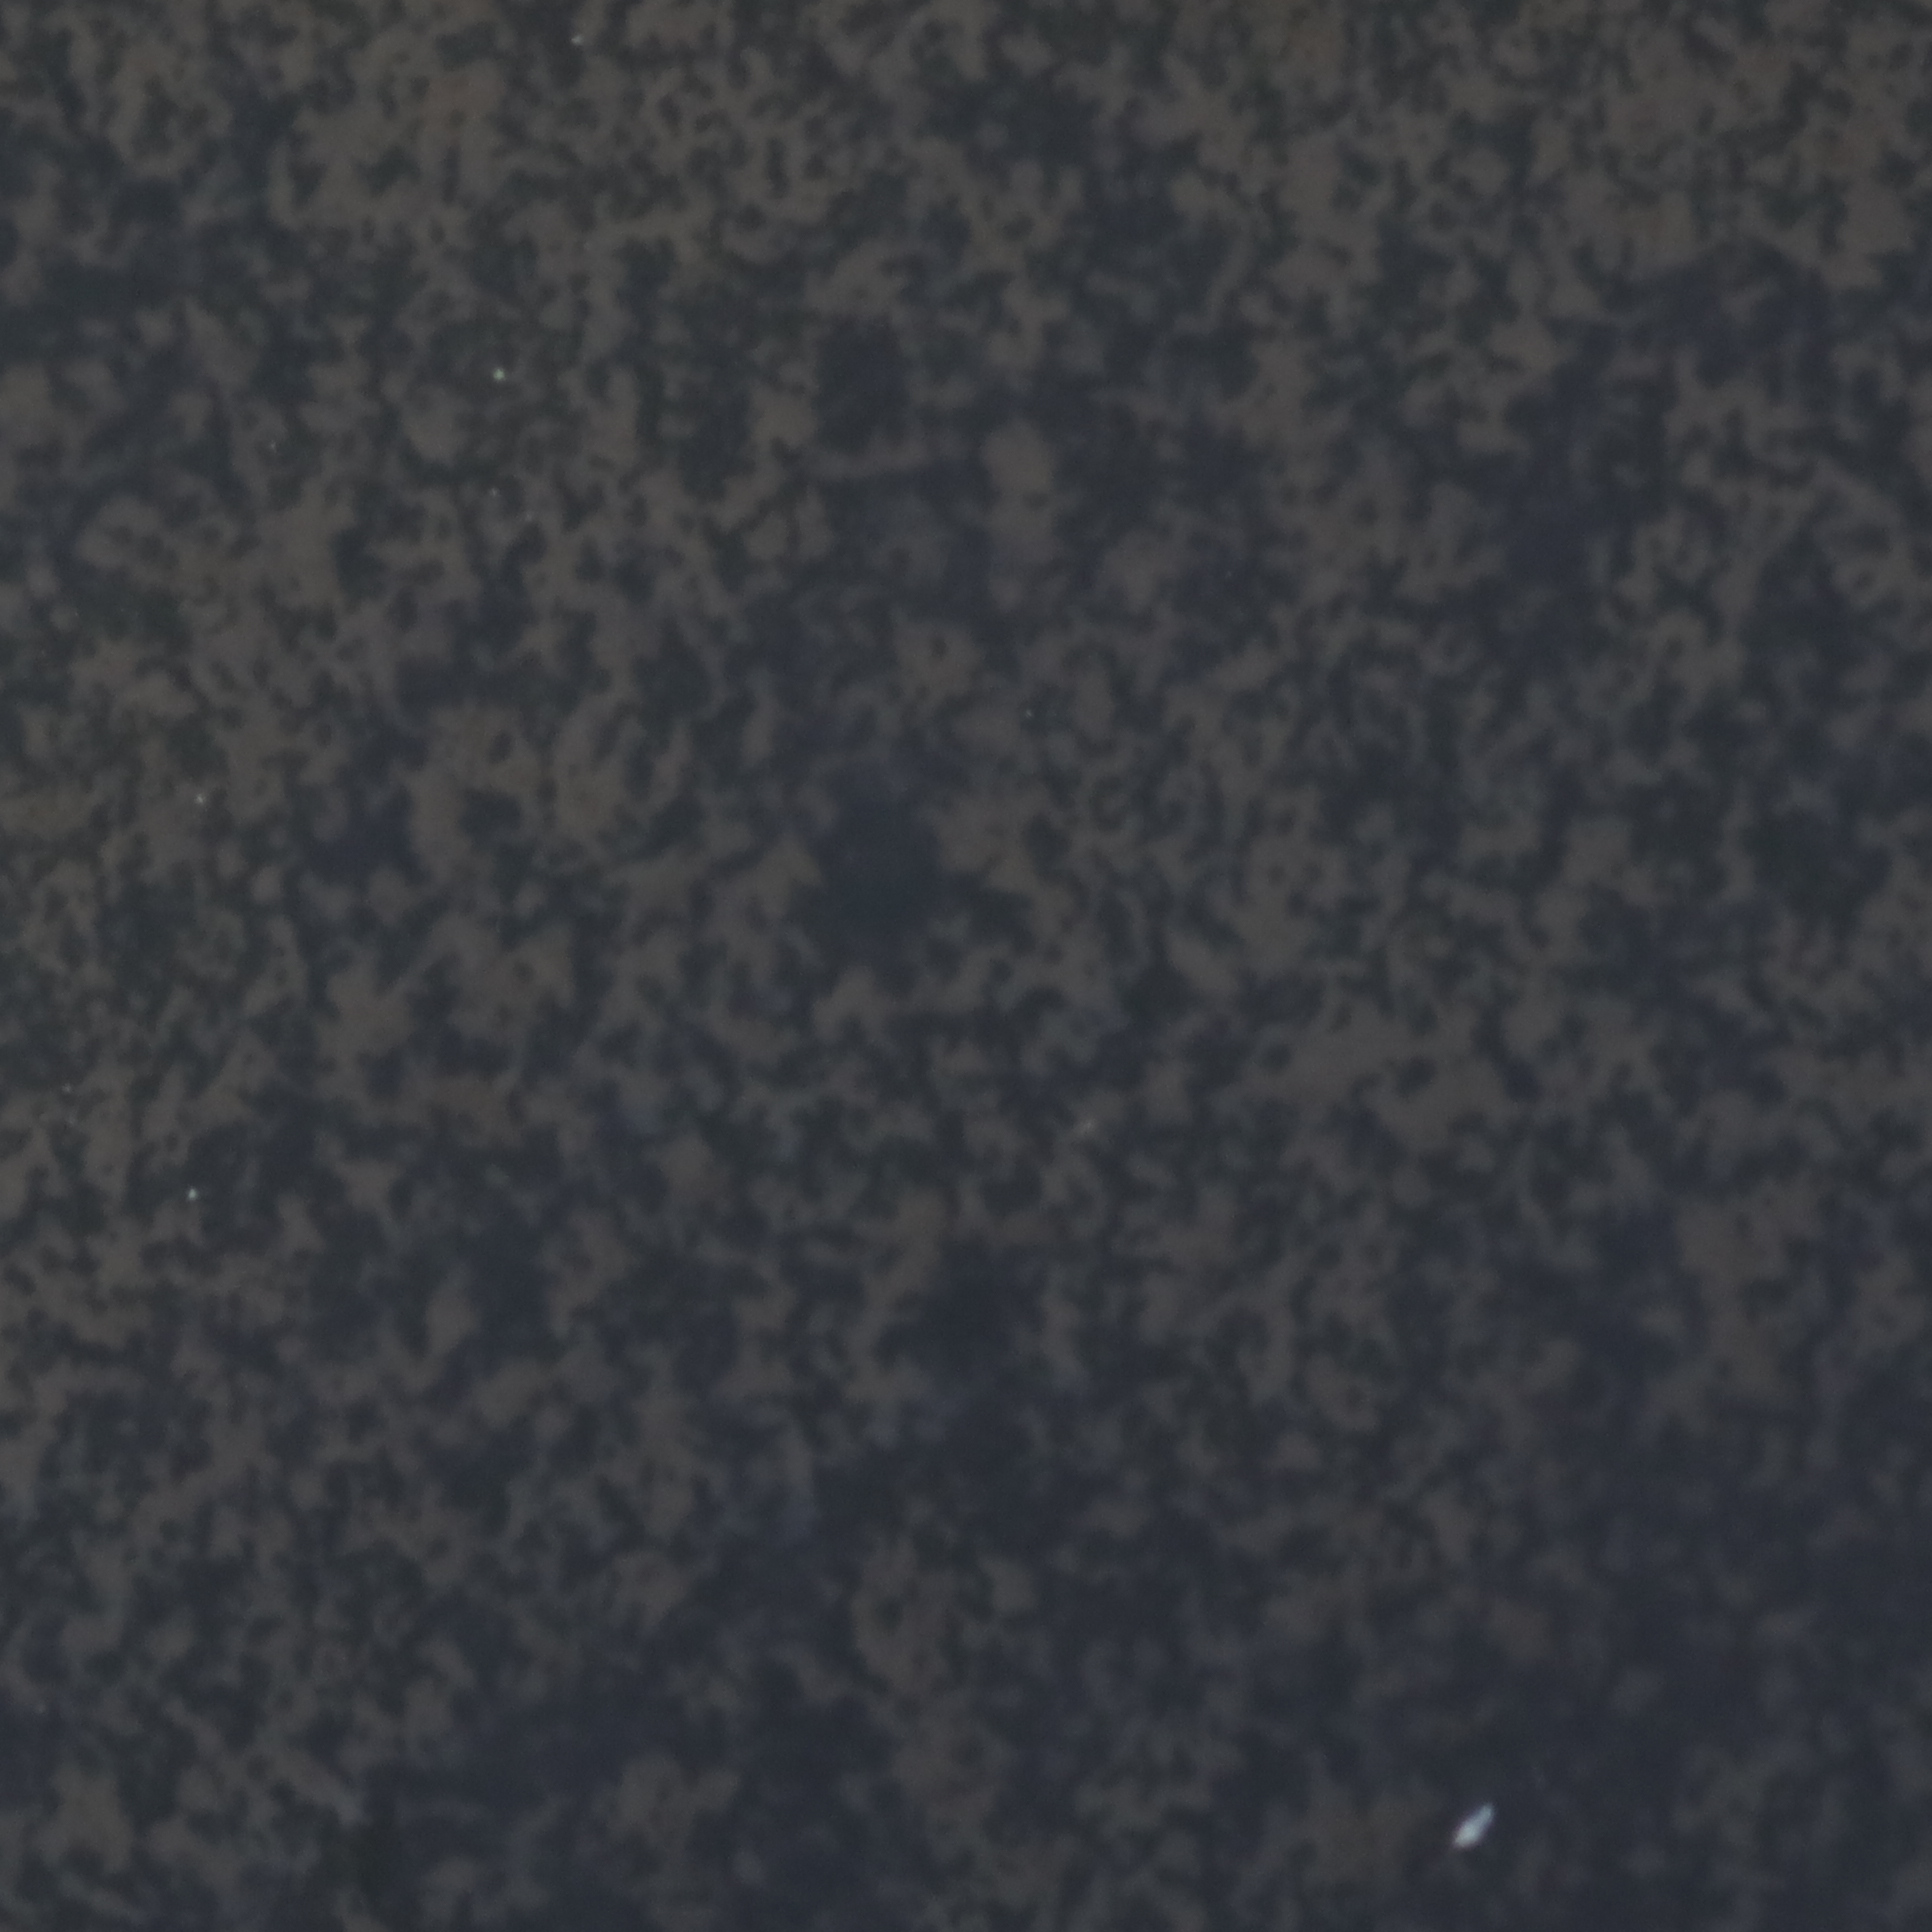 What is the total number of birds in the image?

1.